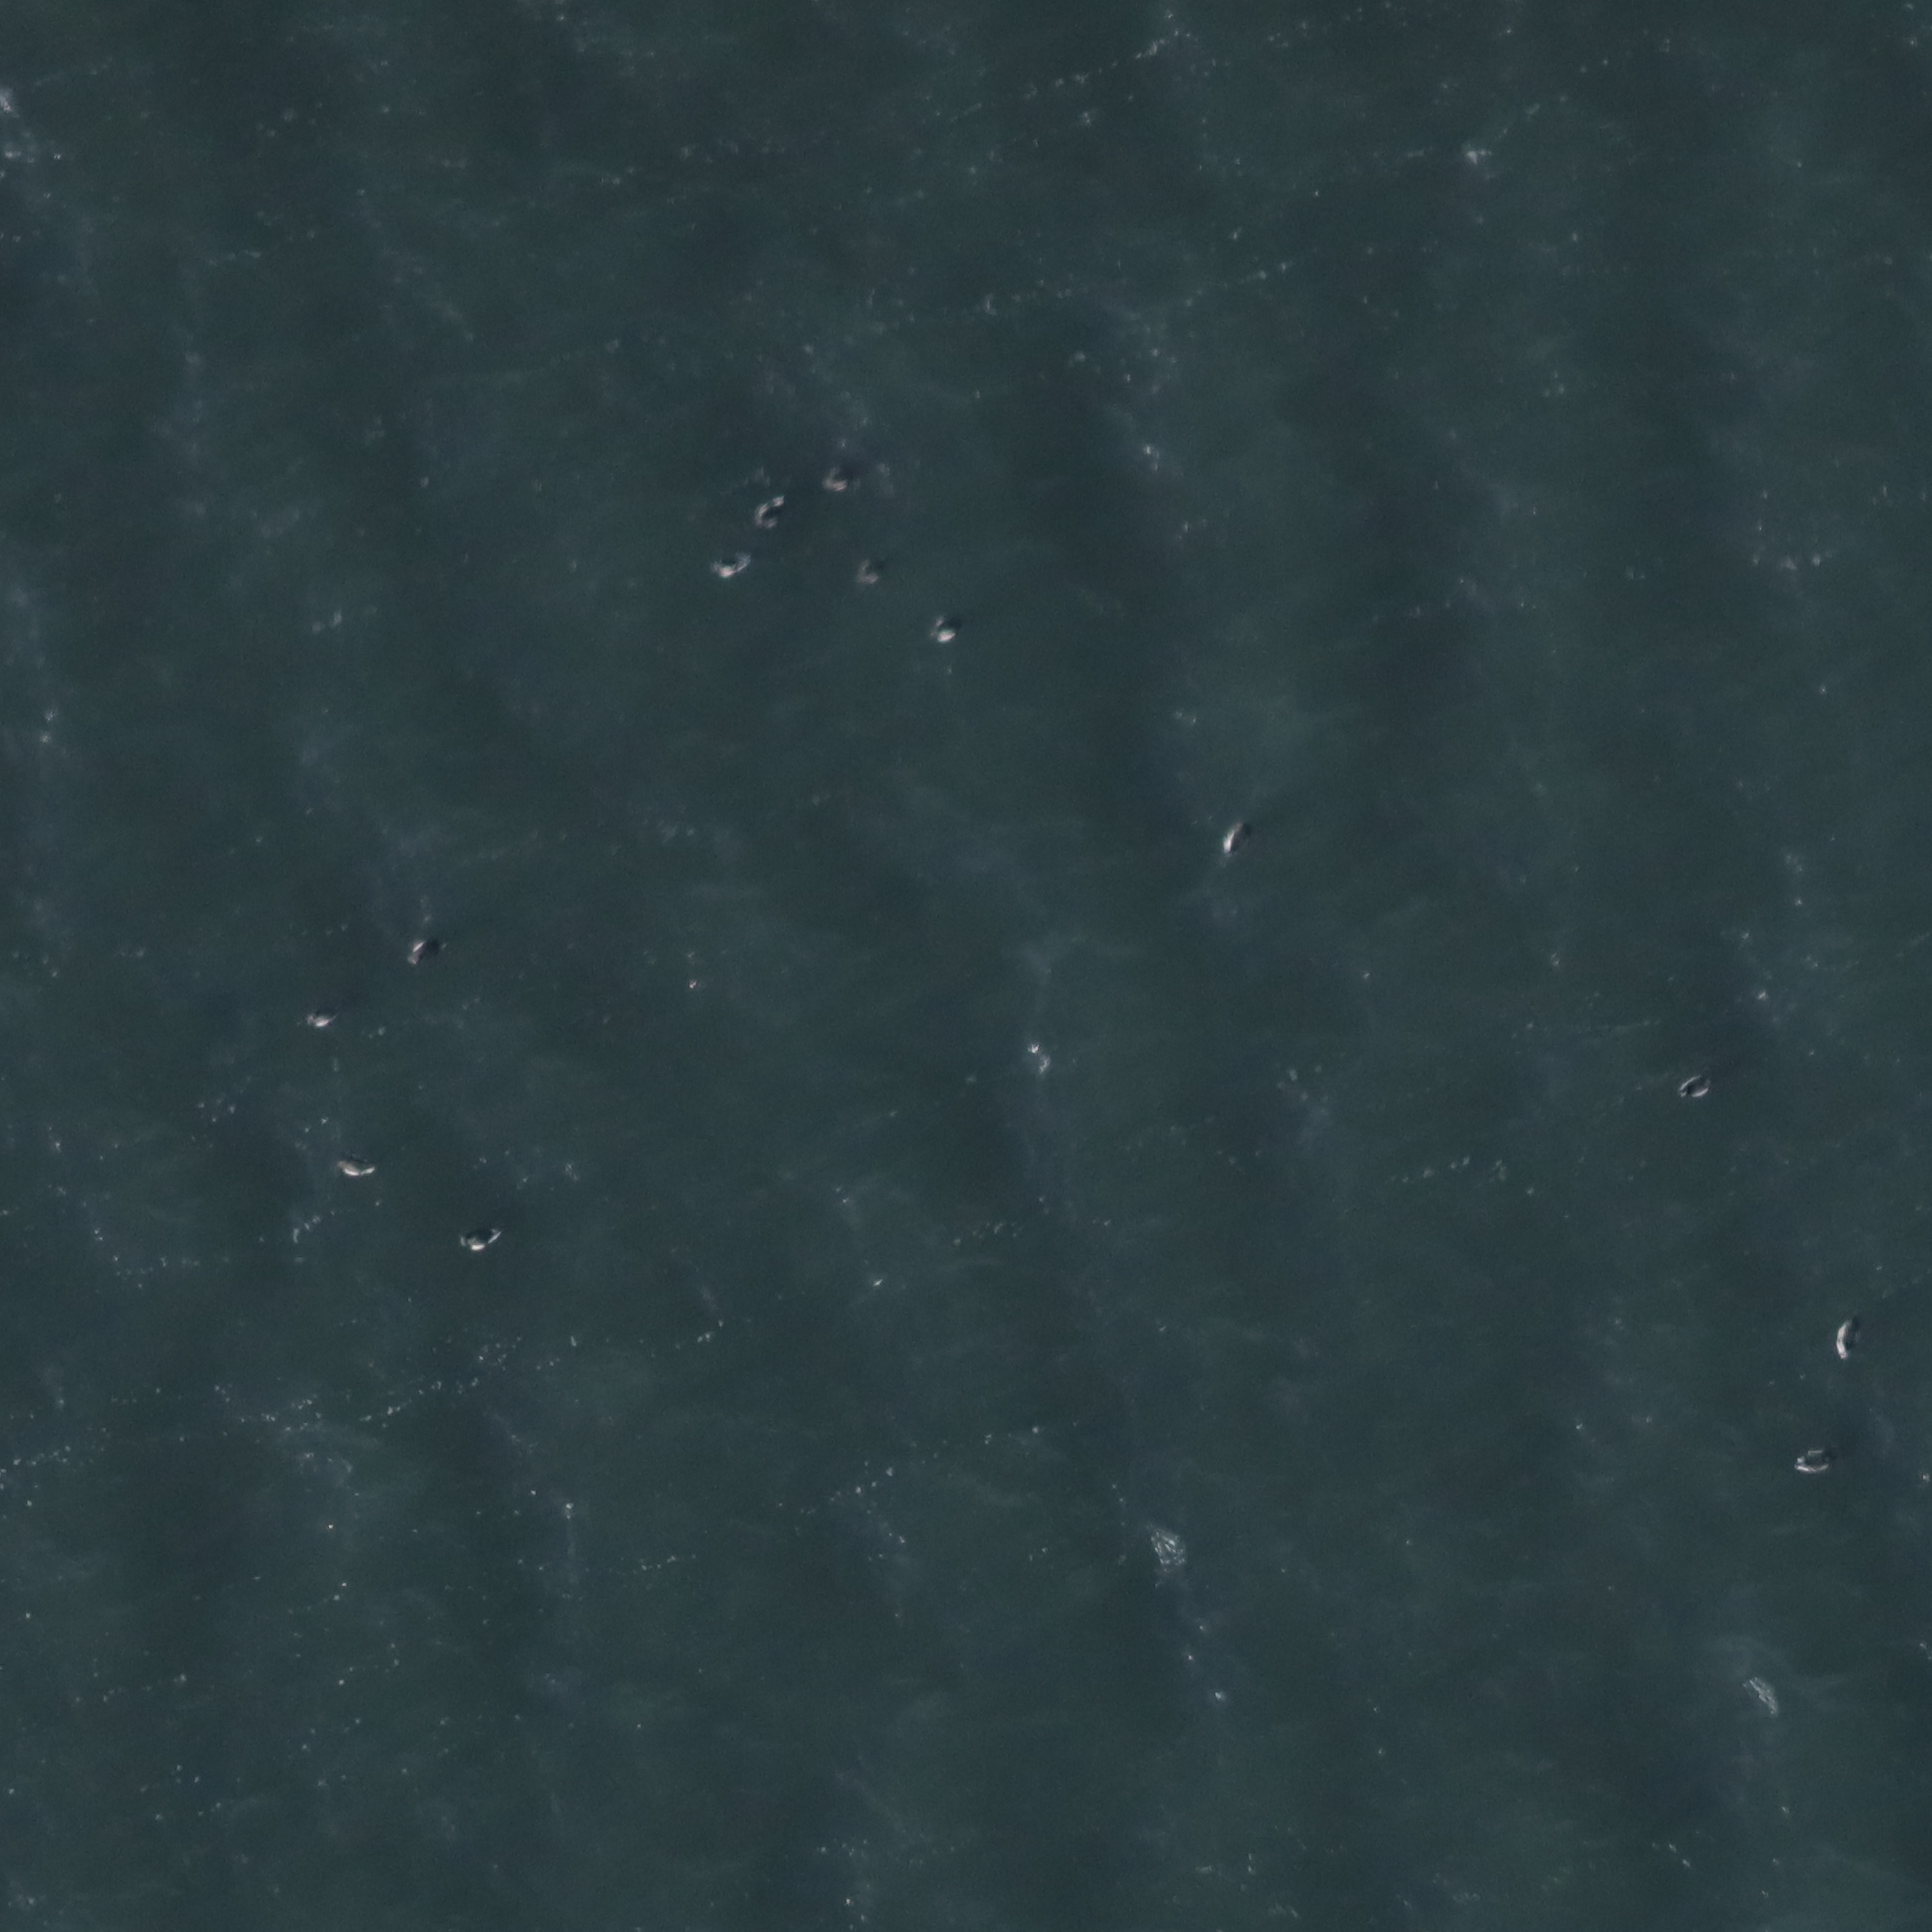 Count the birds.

13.